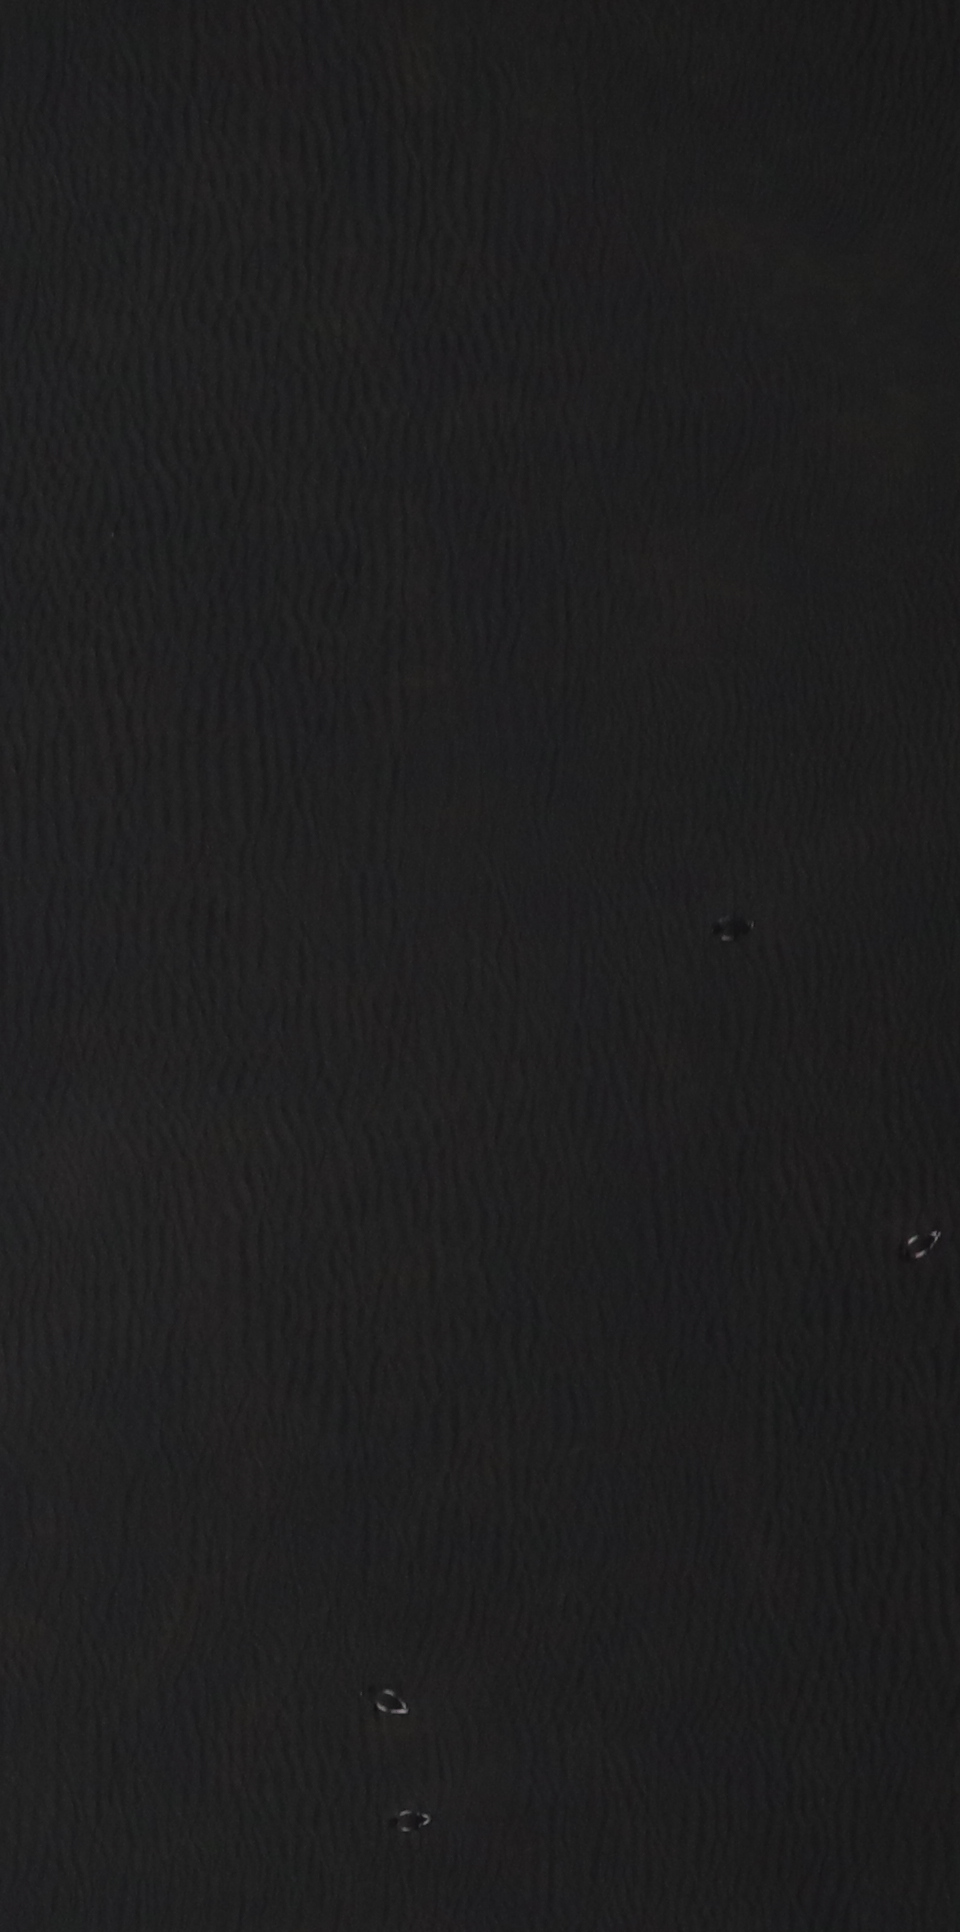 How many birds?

4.